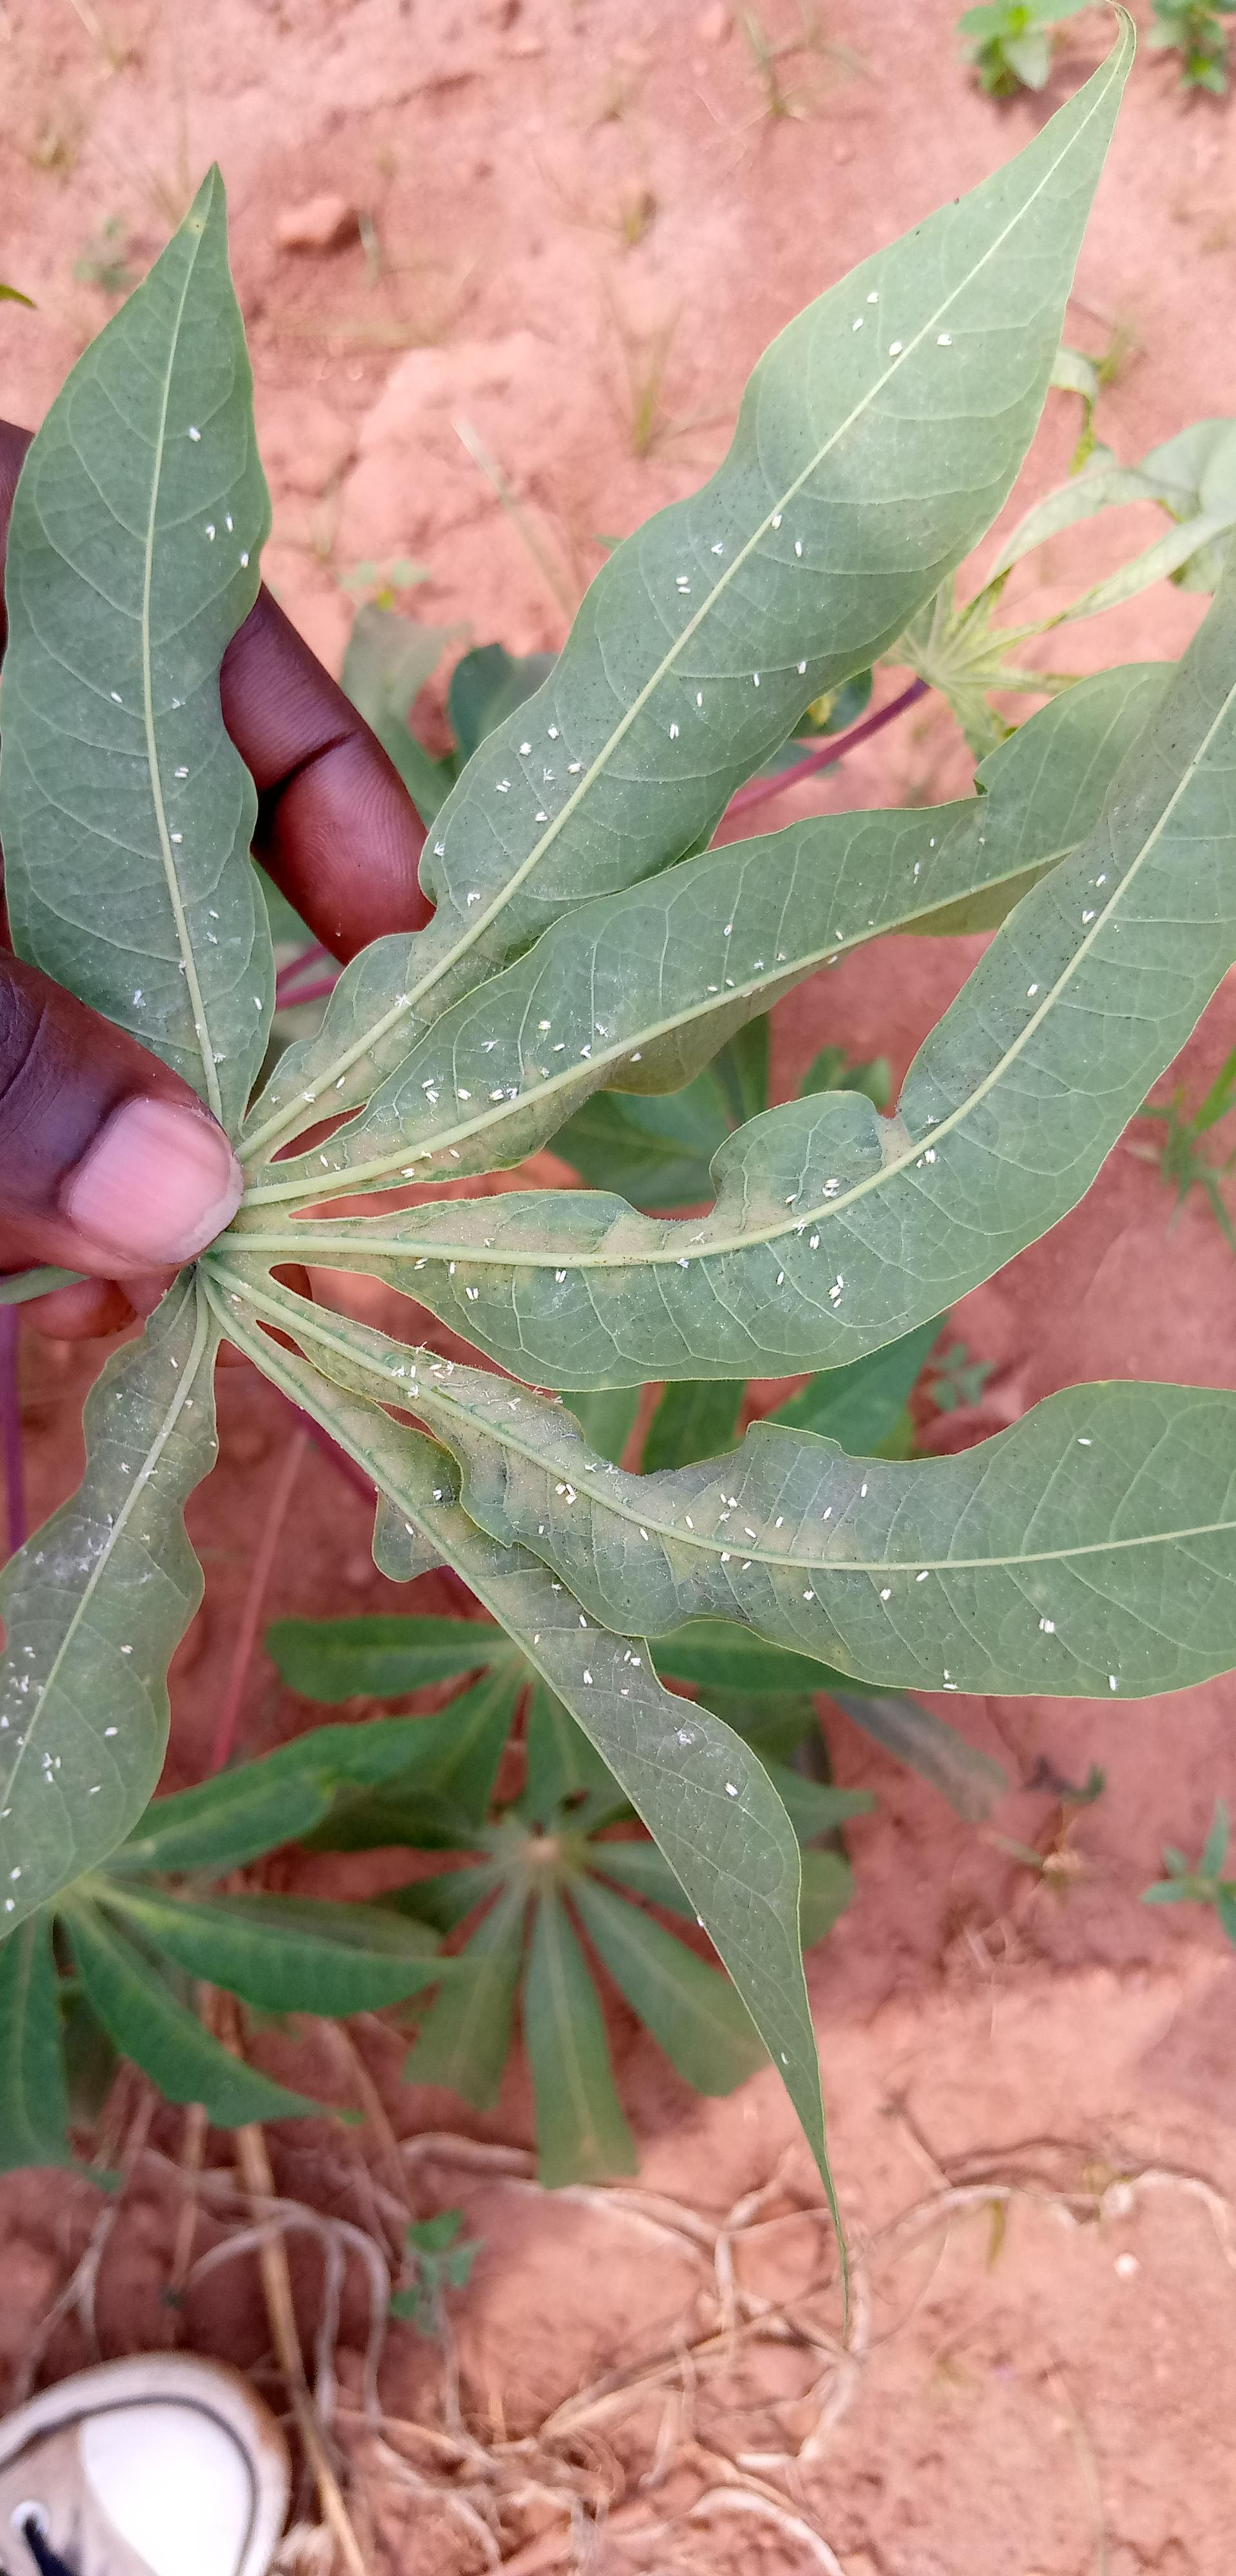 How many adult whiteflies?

110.